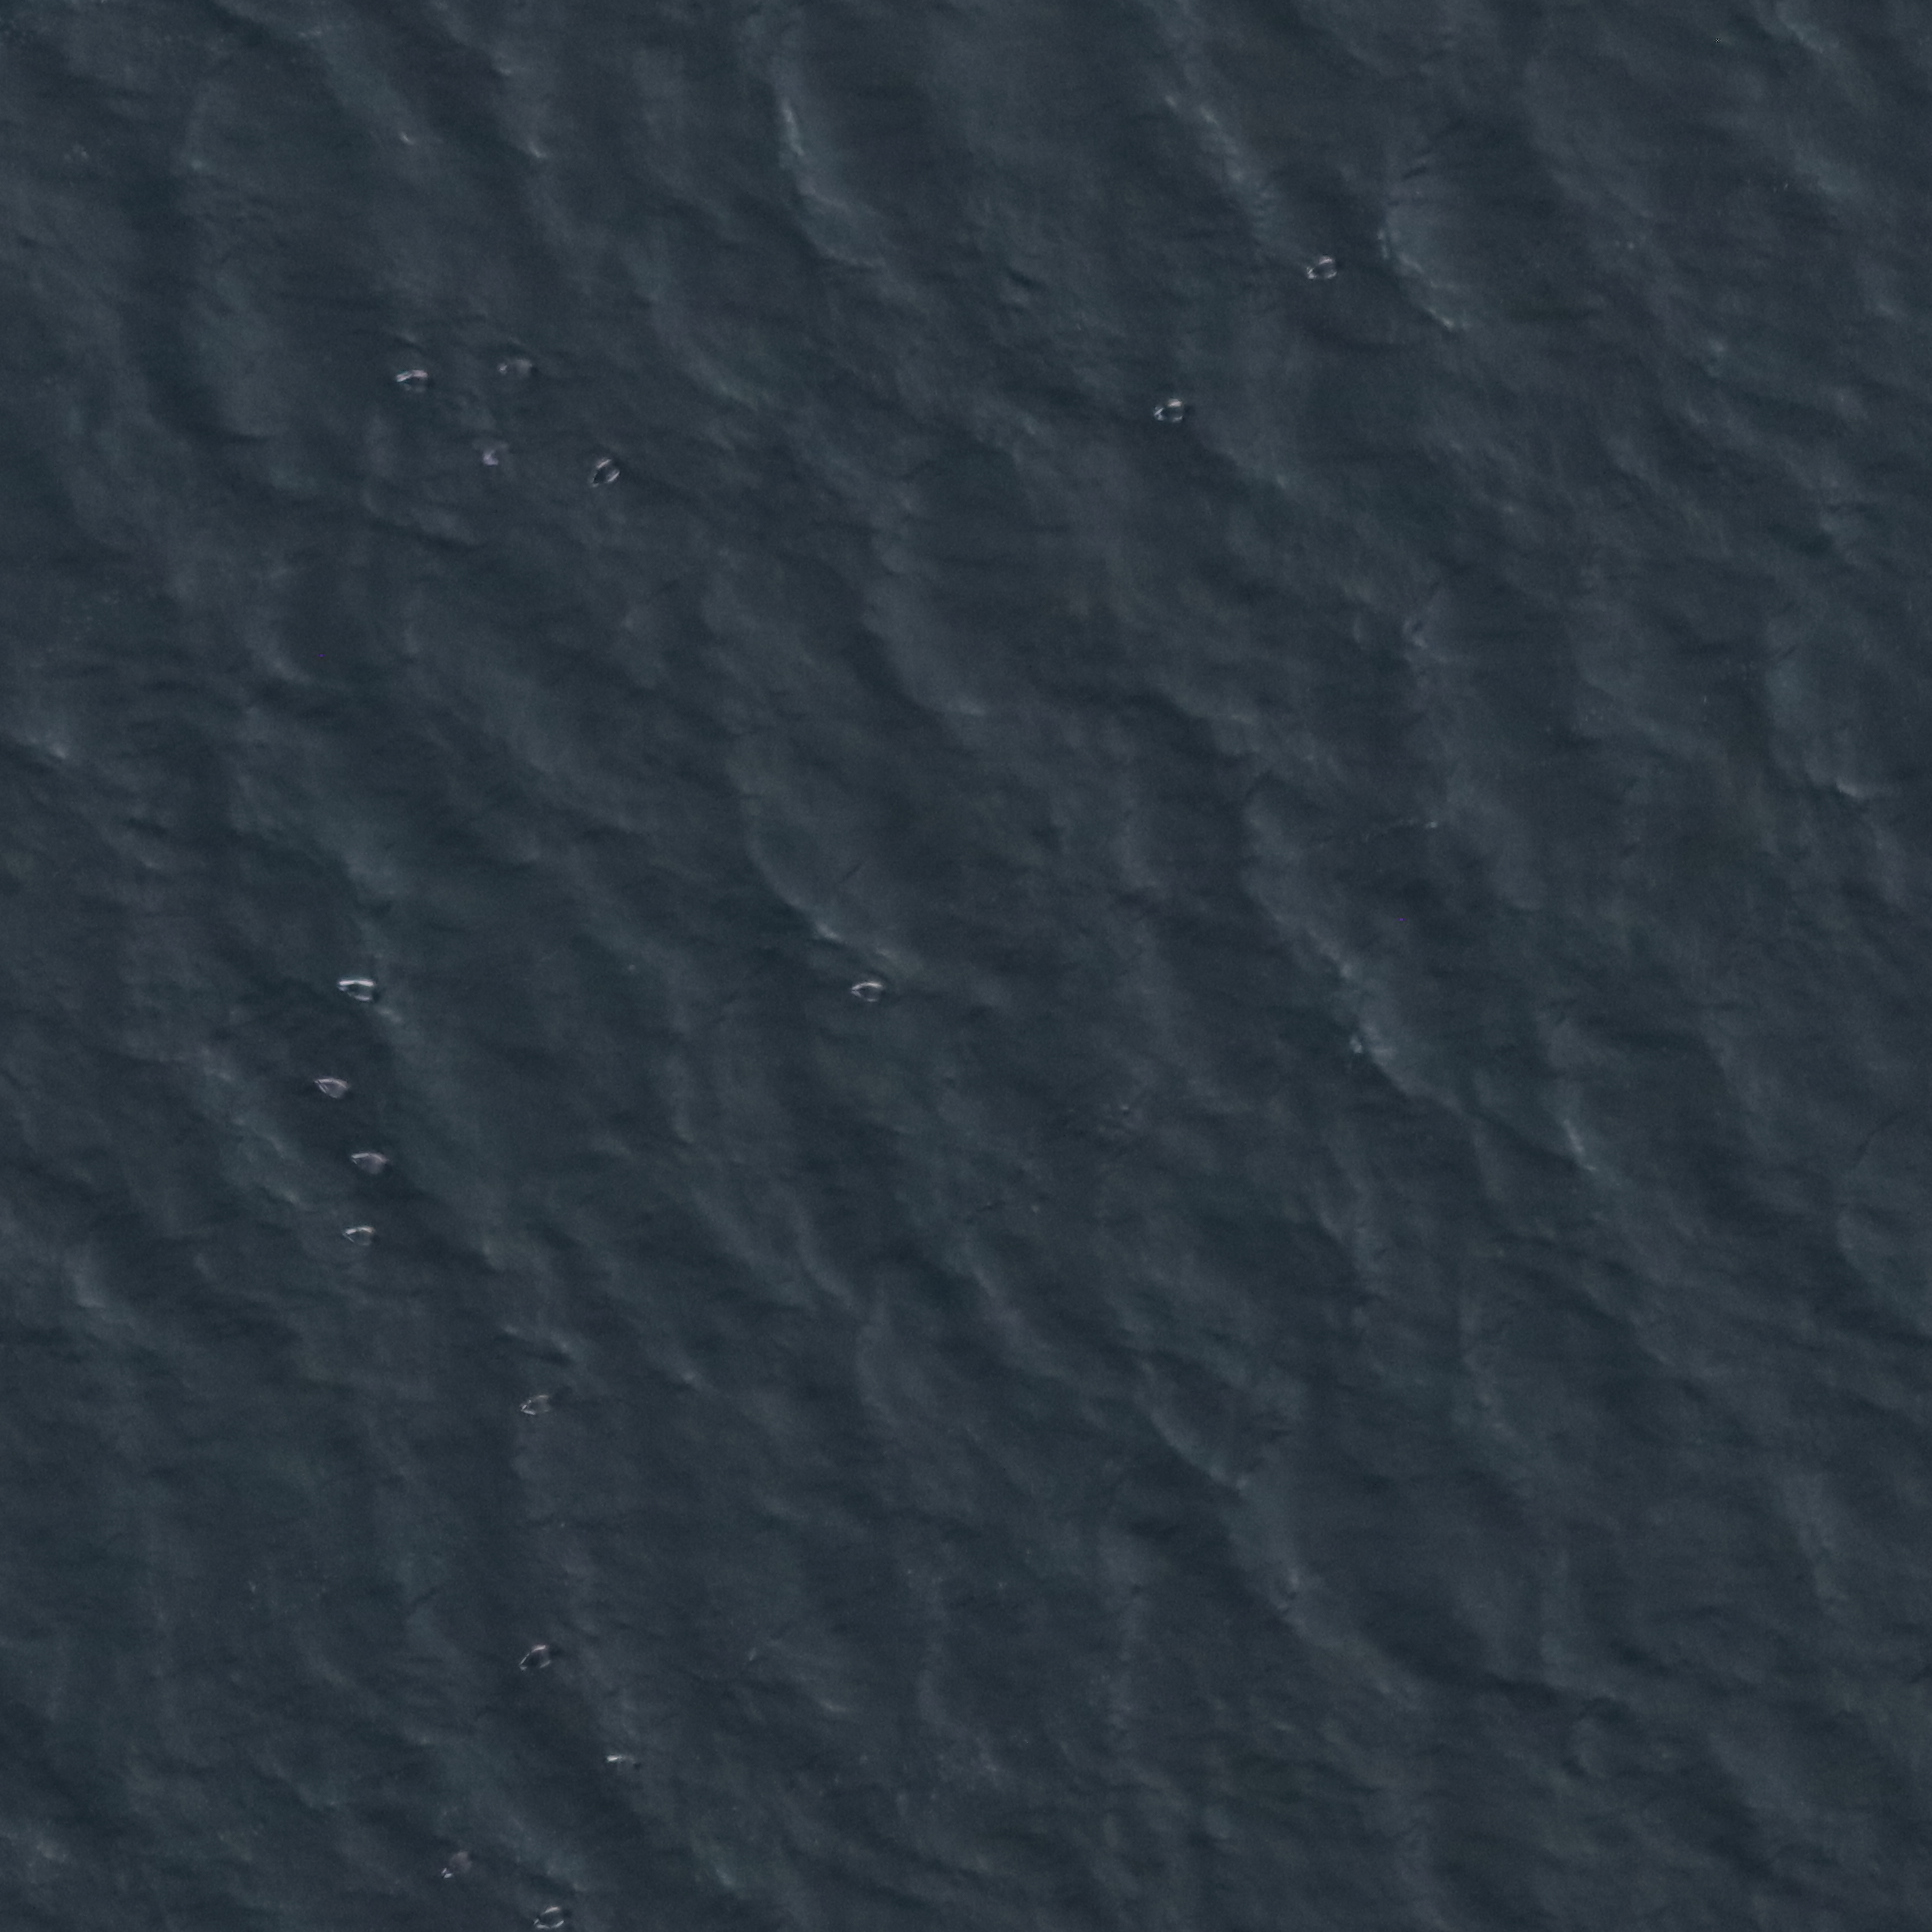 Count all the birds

16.